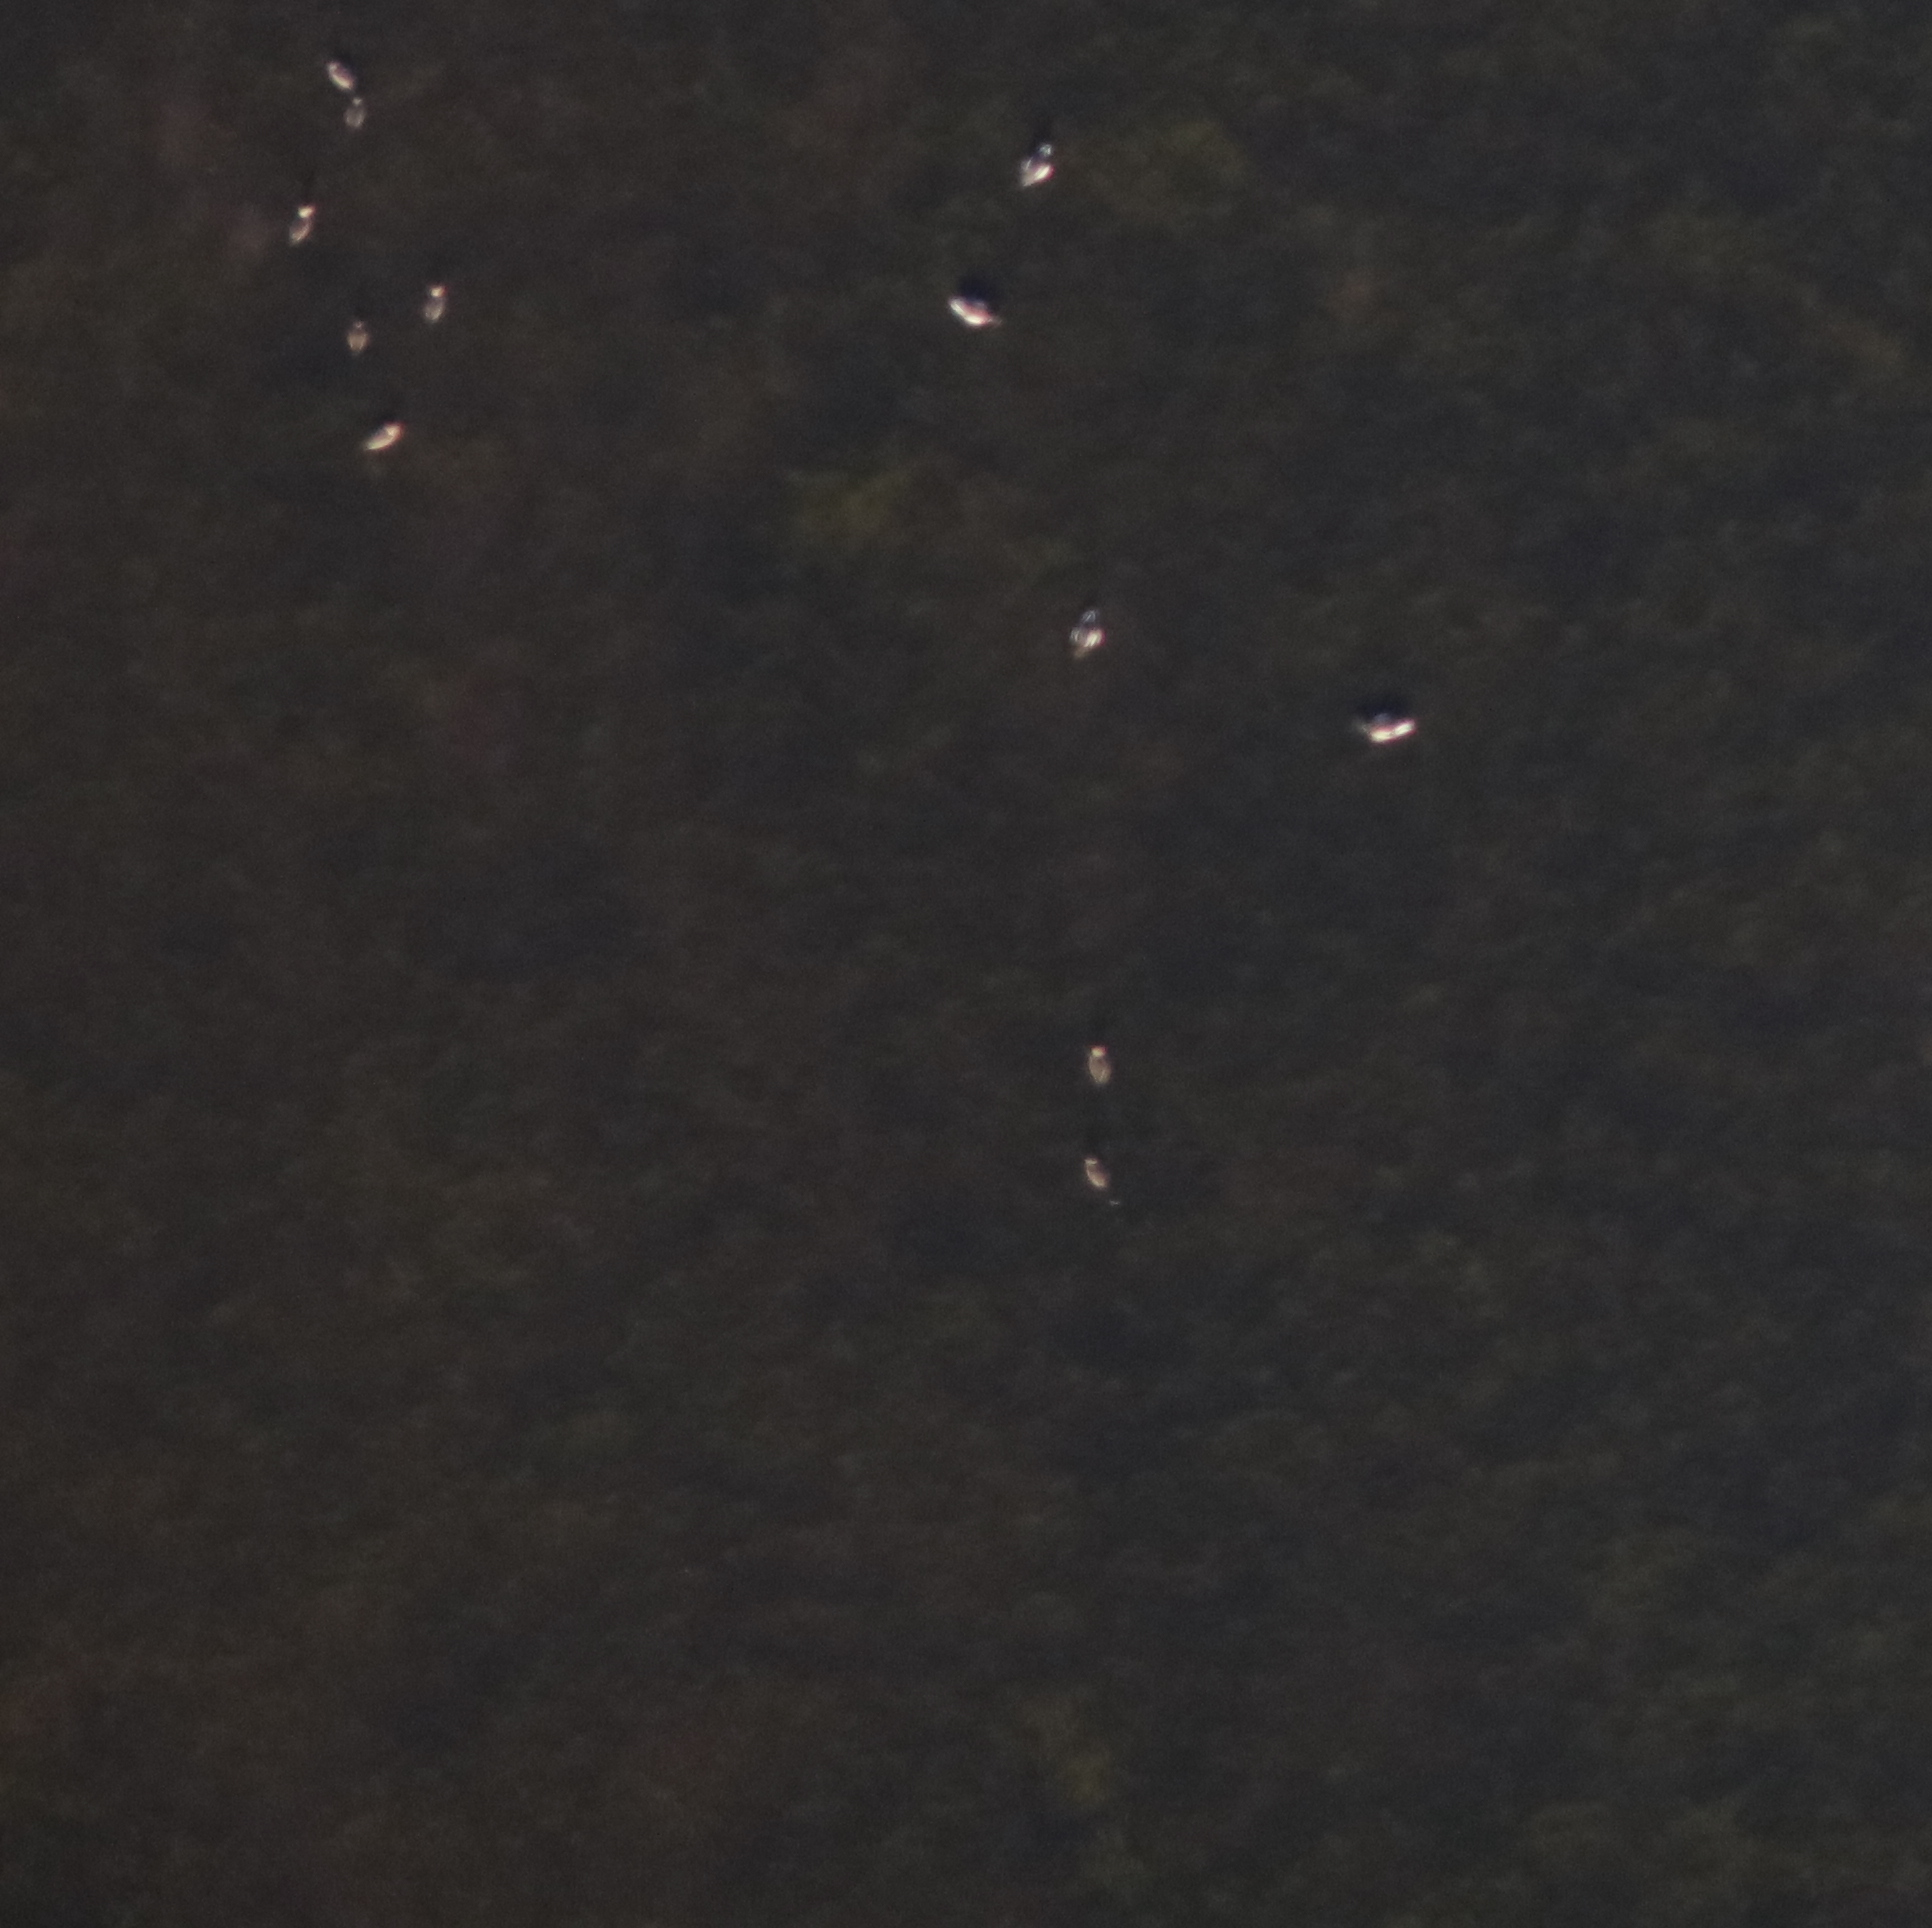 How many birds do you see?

12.